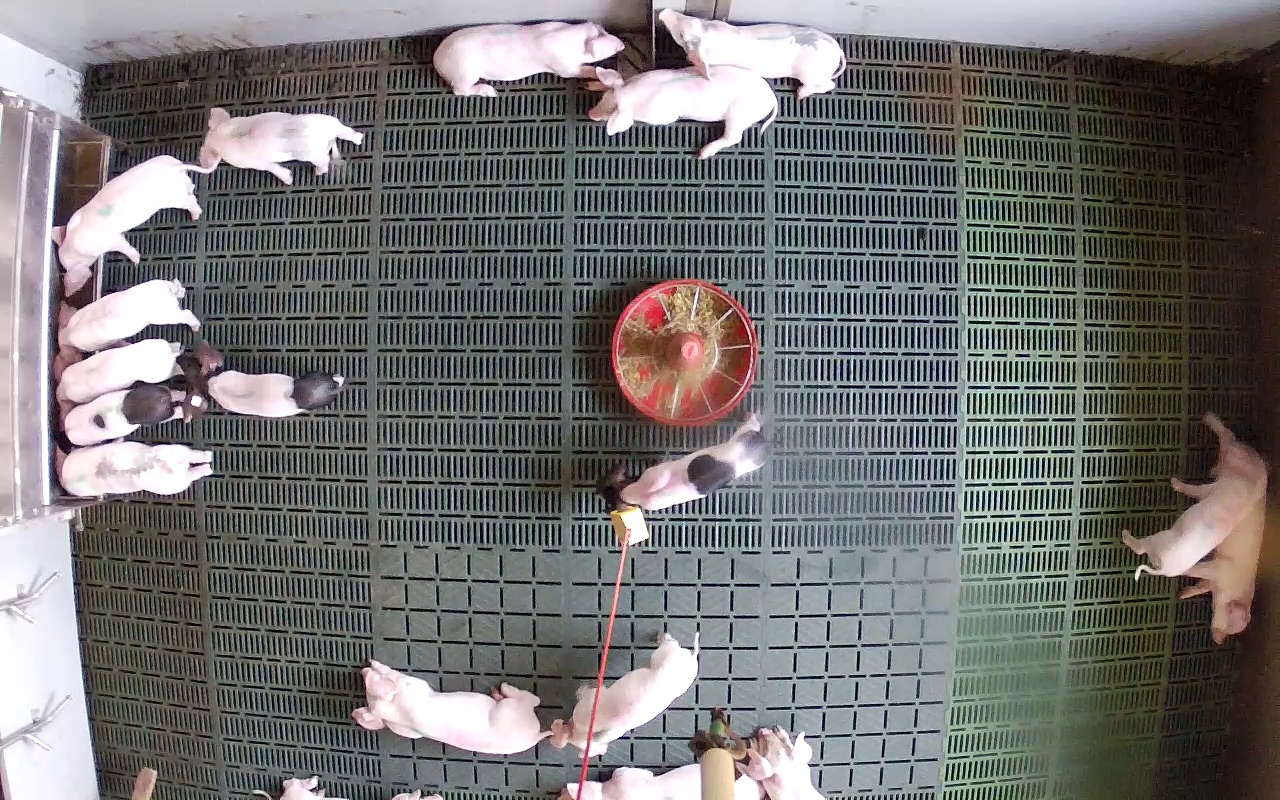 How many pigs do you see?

18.